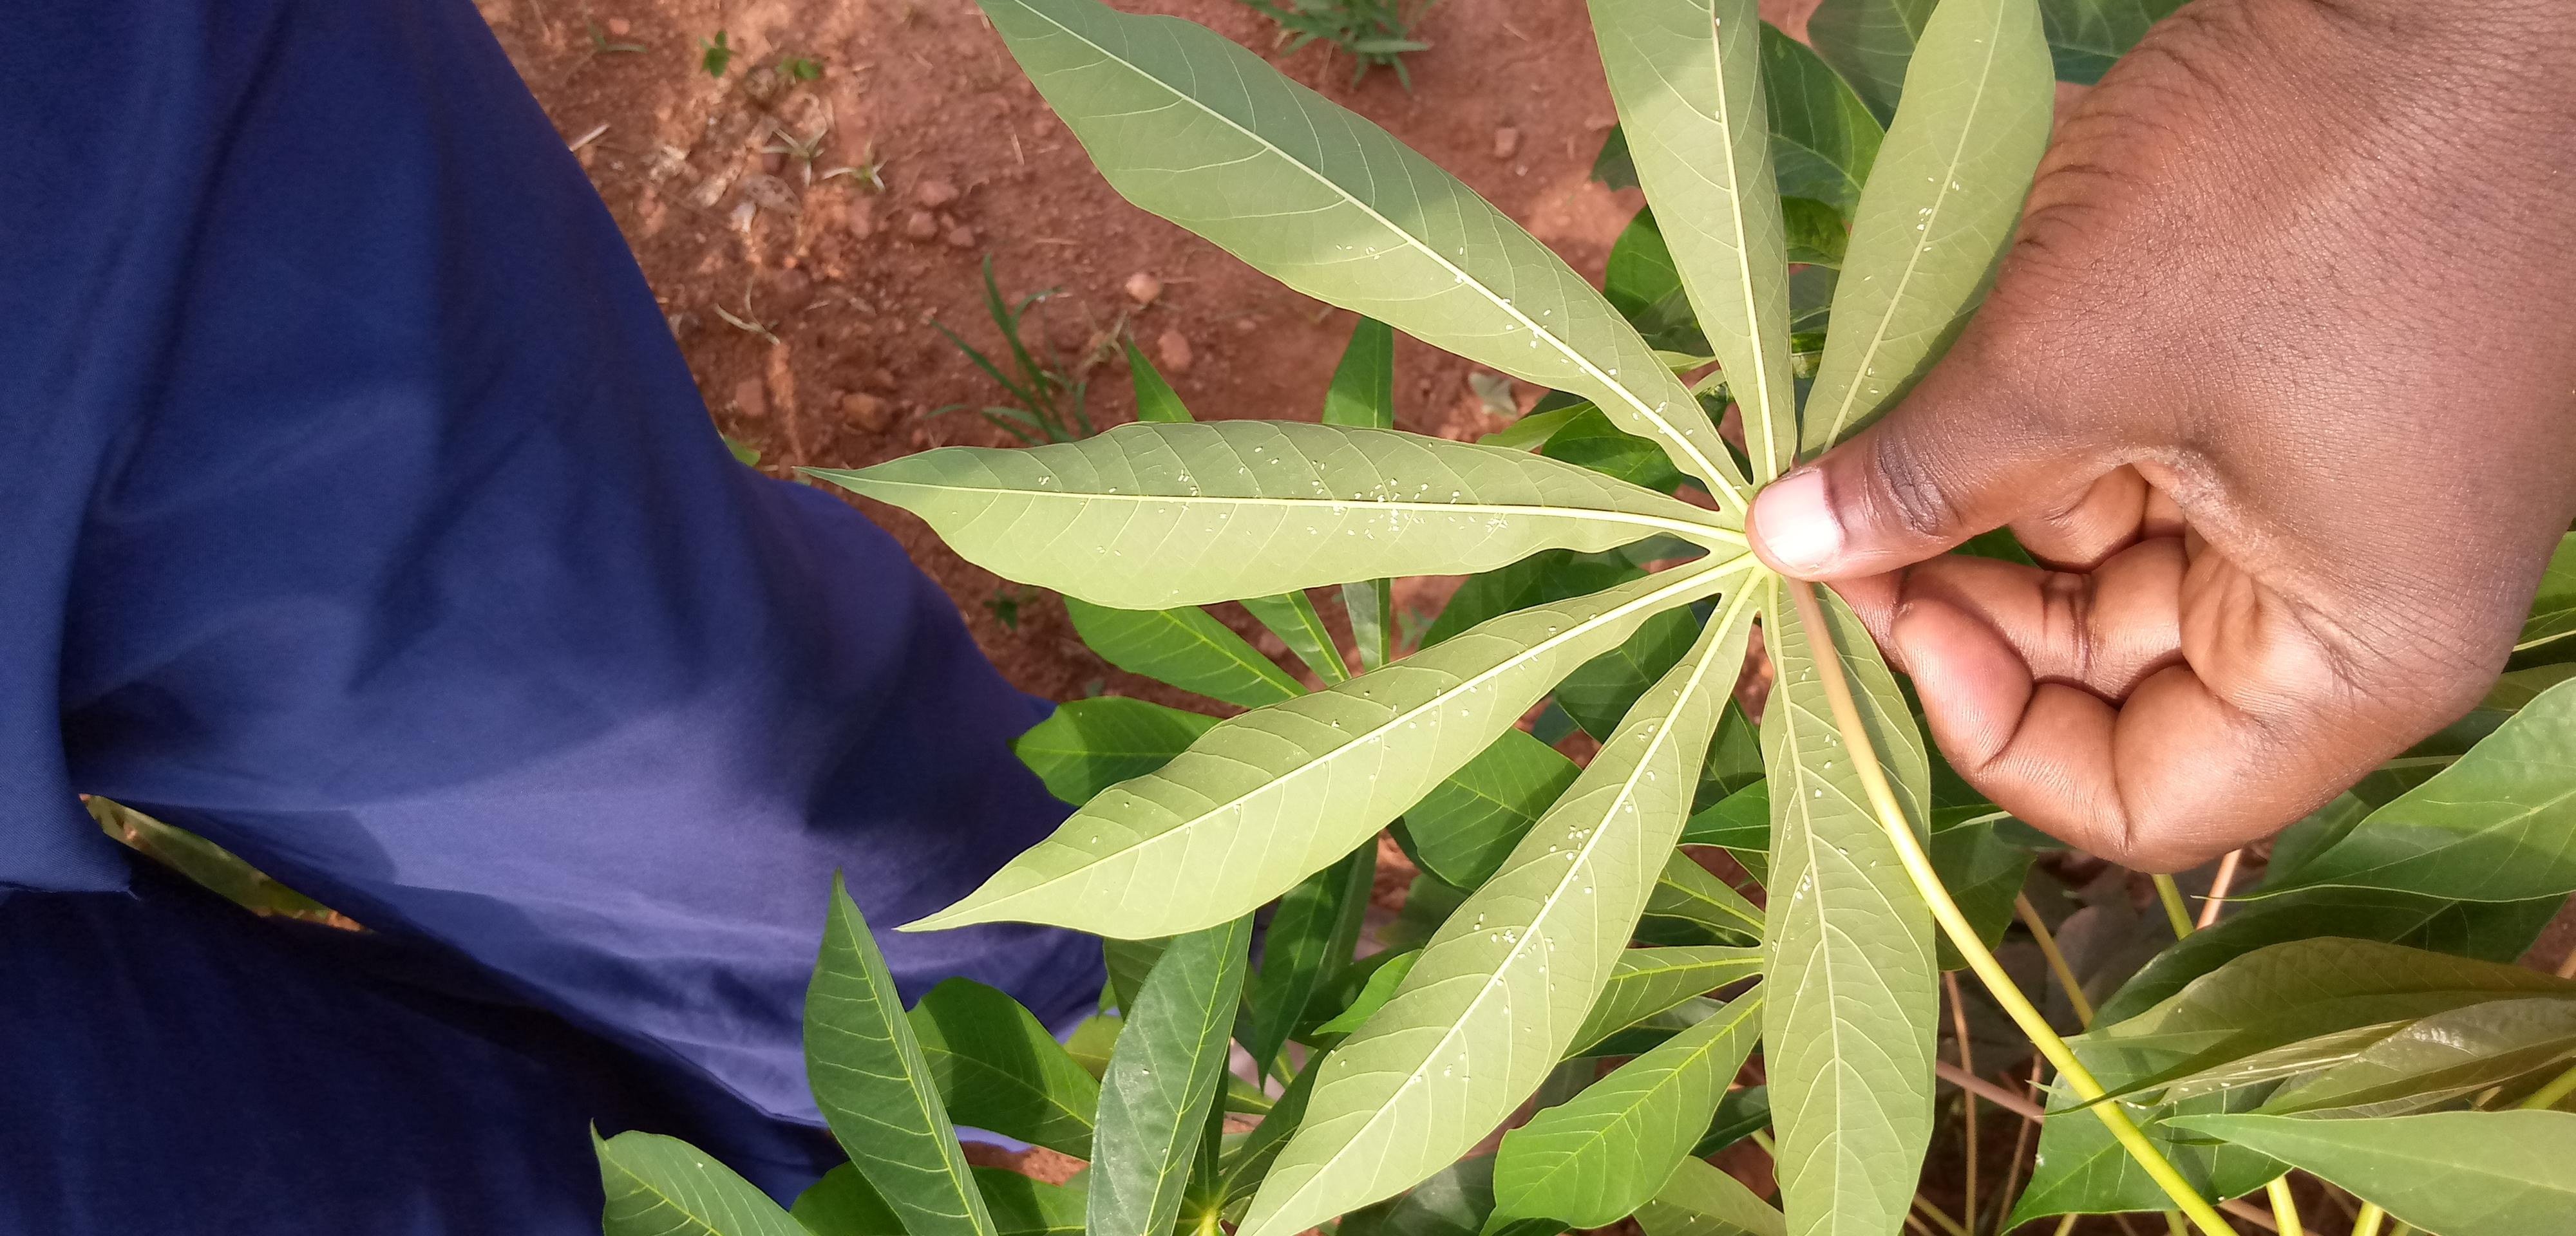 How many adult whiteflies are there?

199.